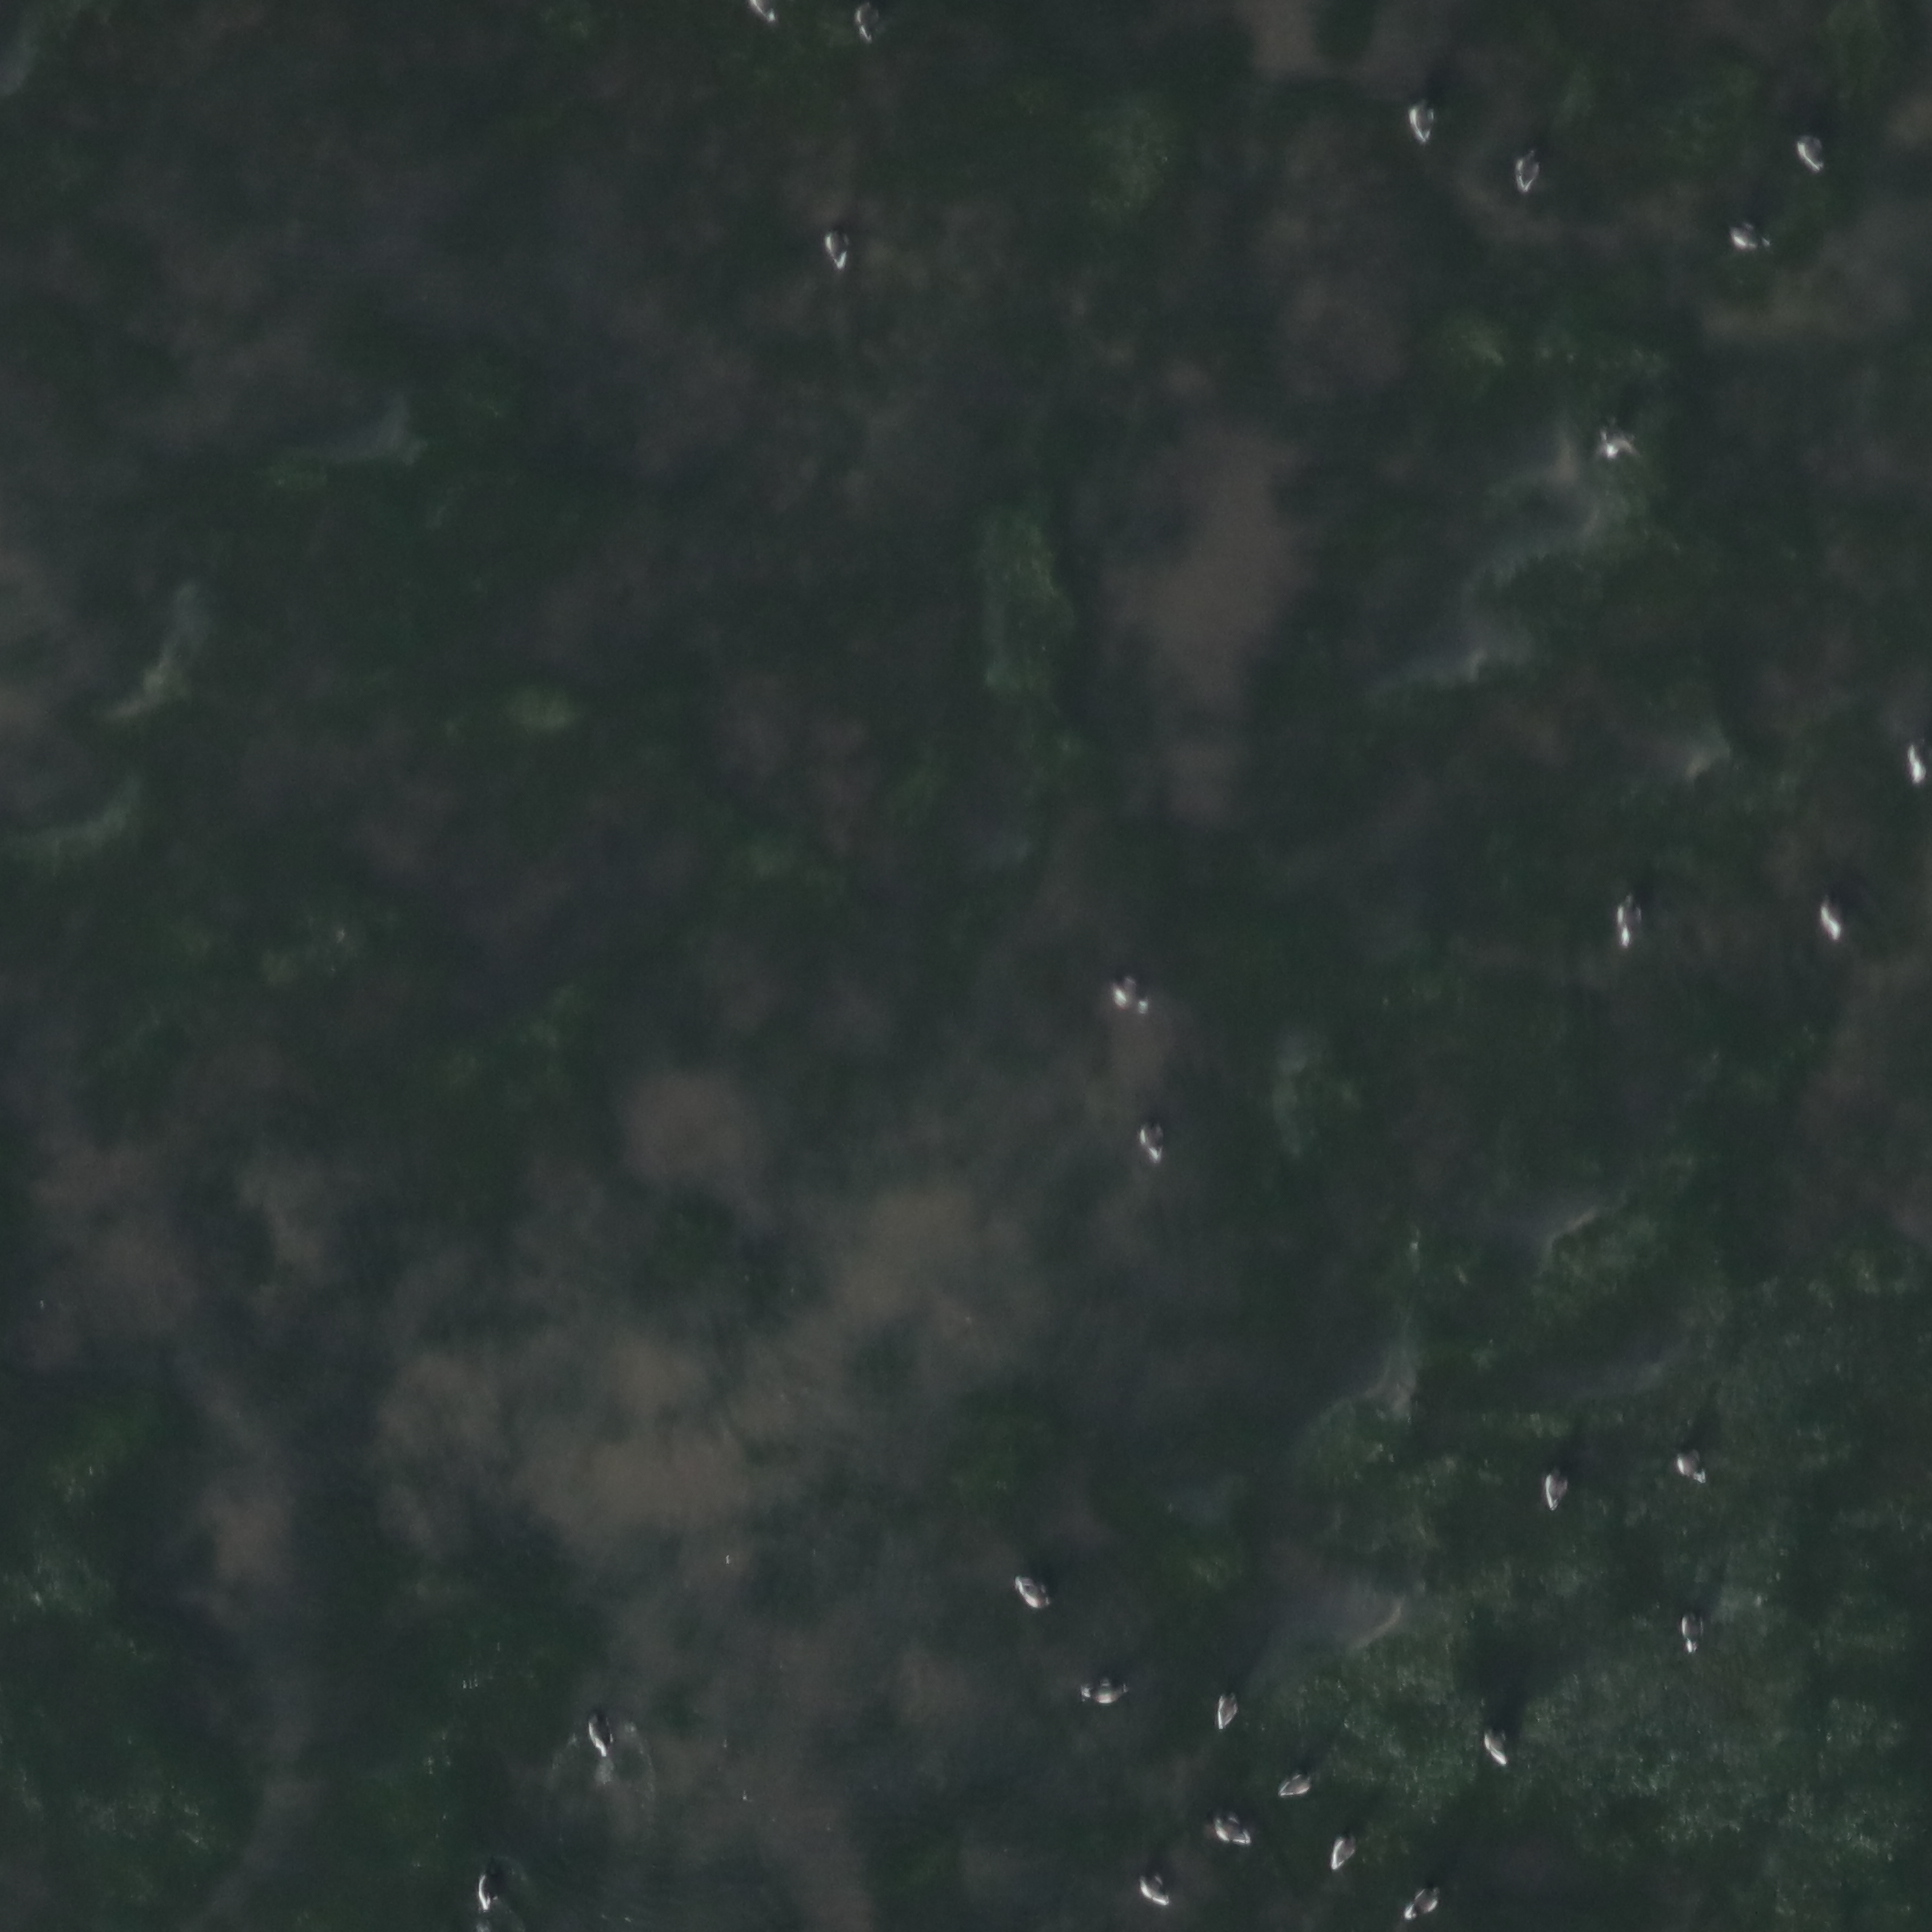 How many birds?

27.